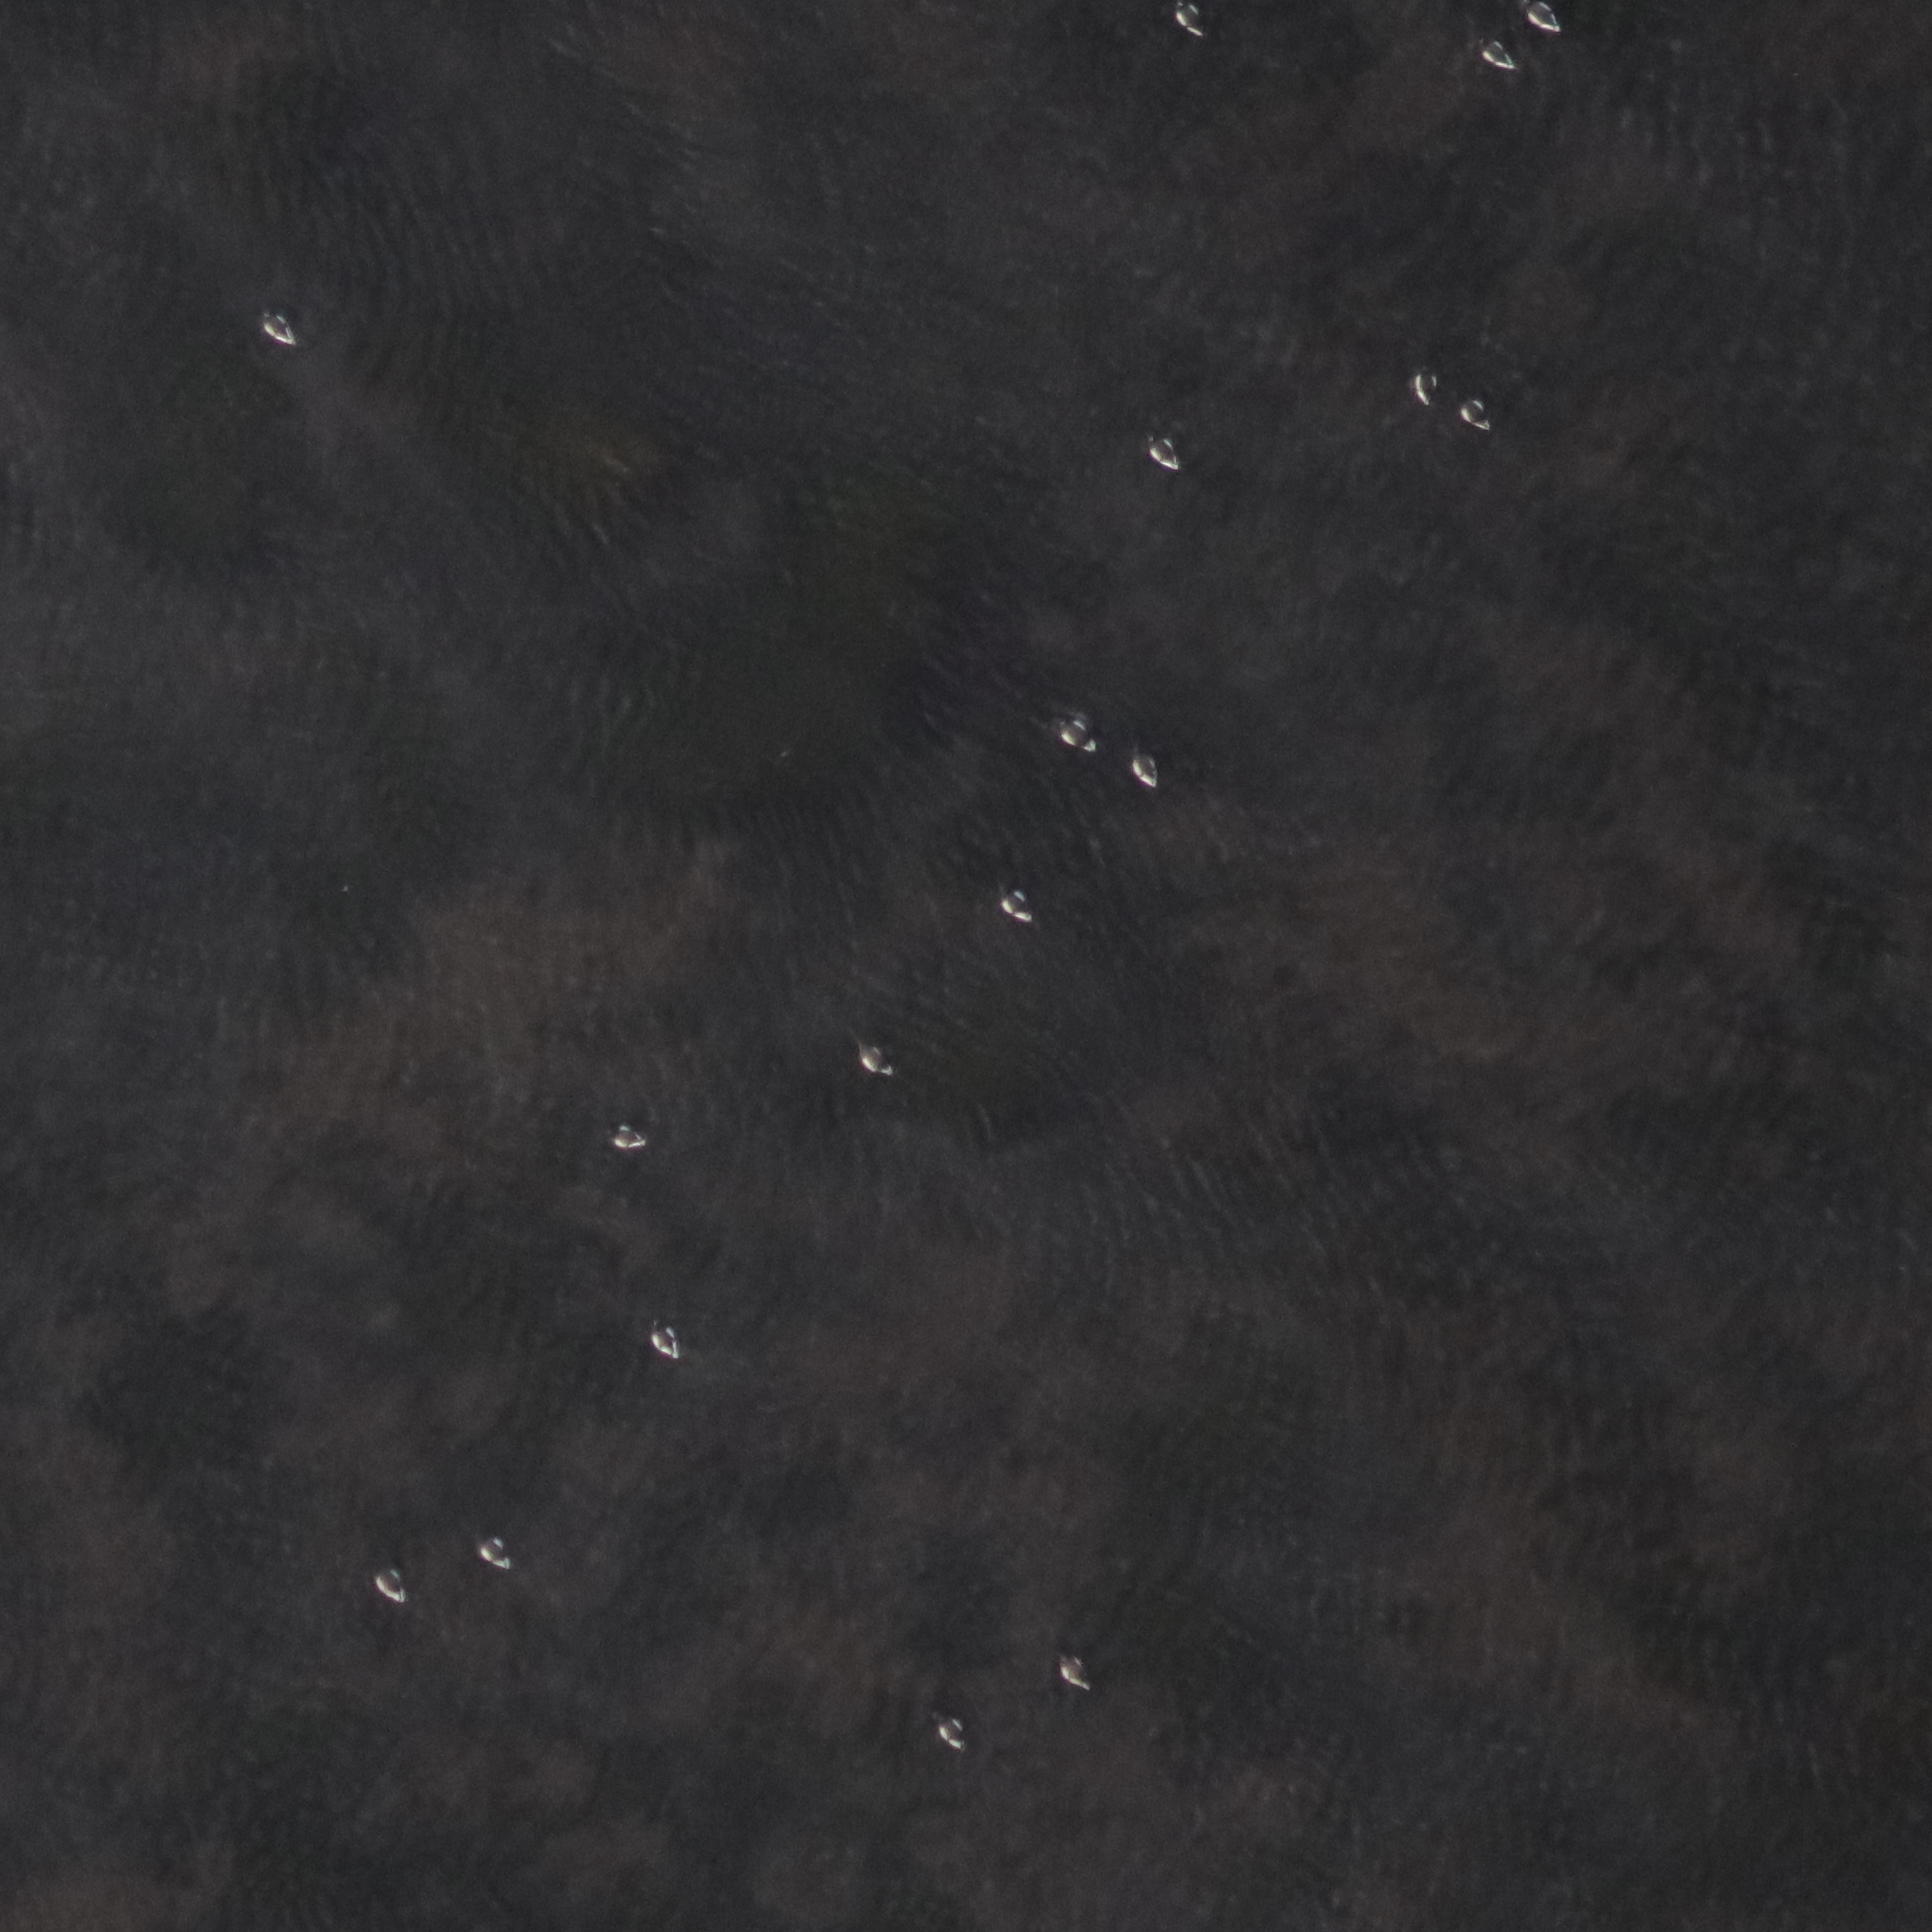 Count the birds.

17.